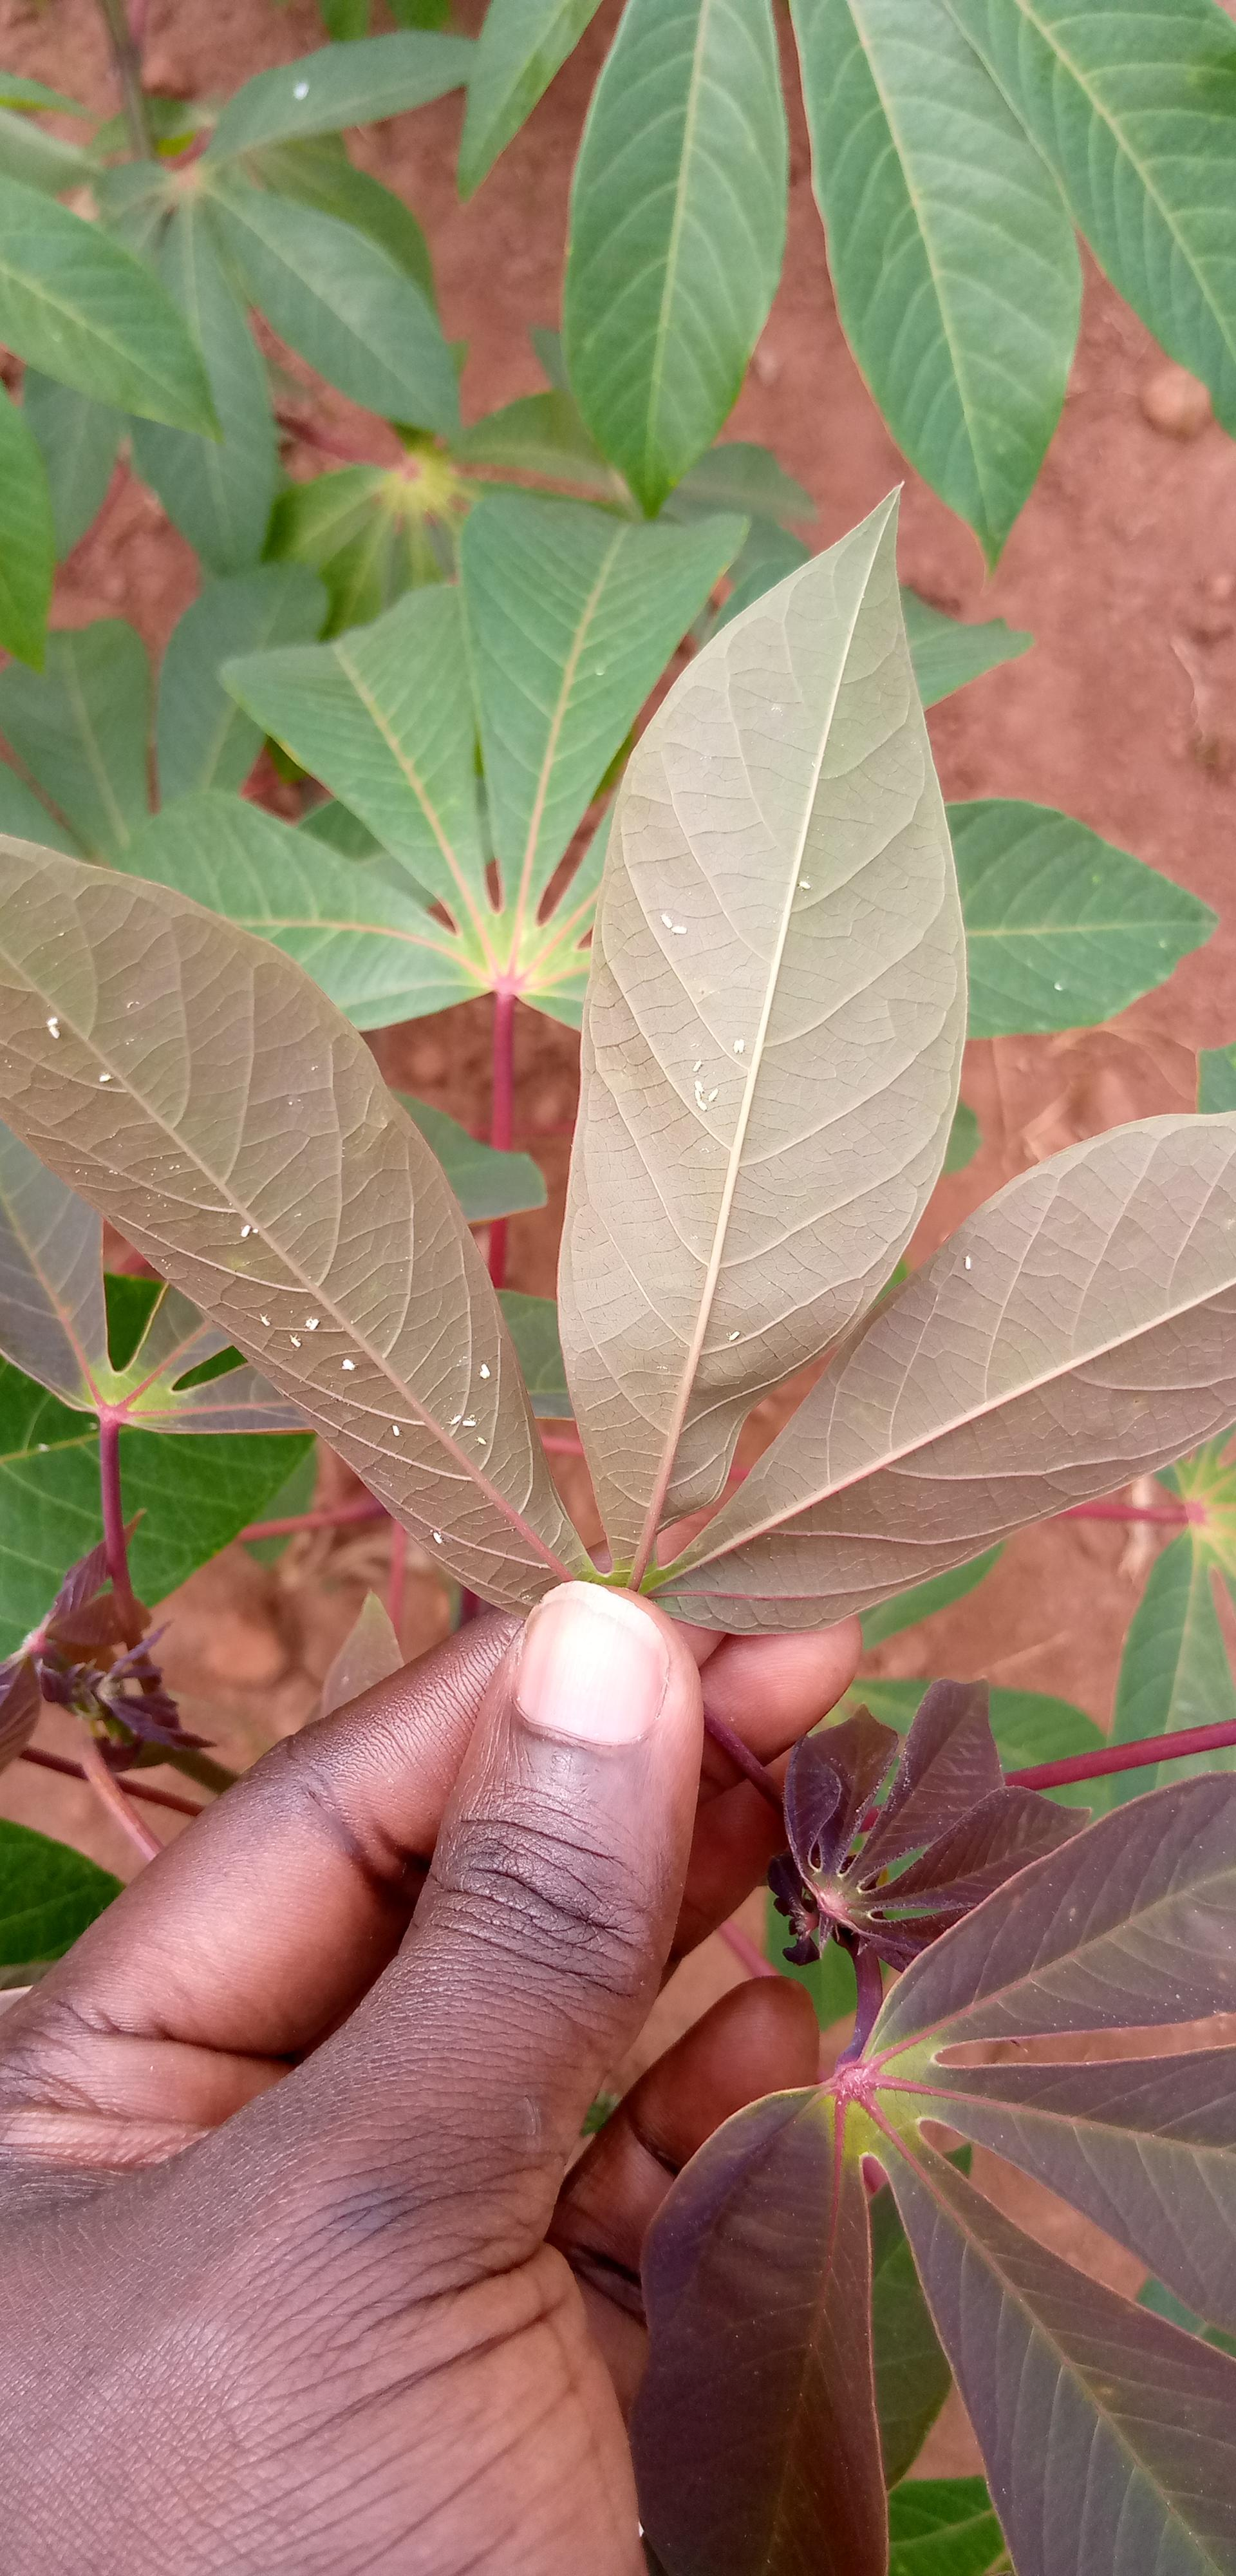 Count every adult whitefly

21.